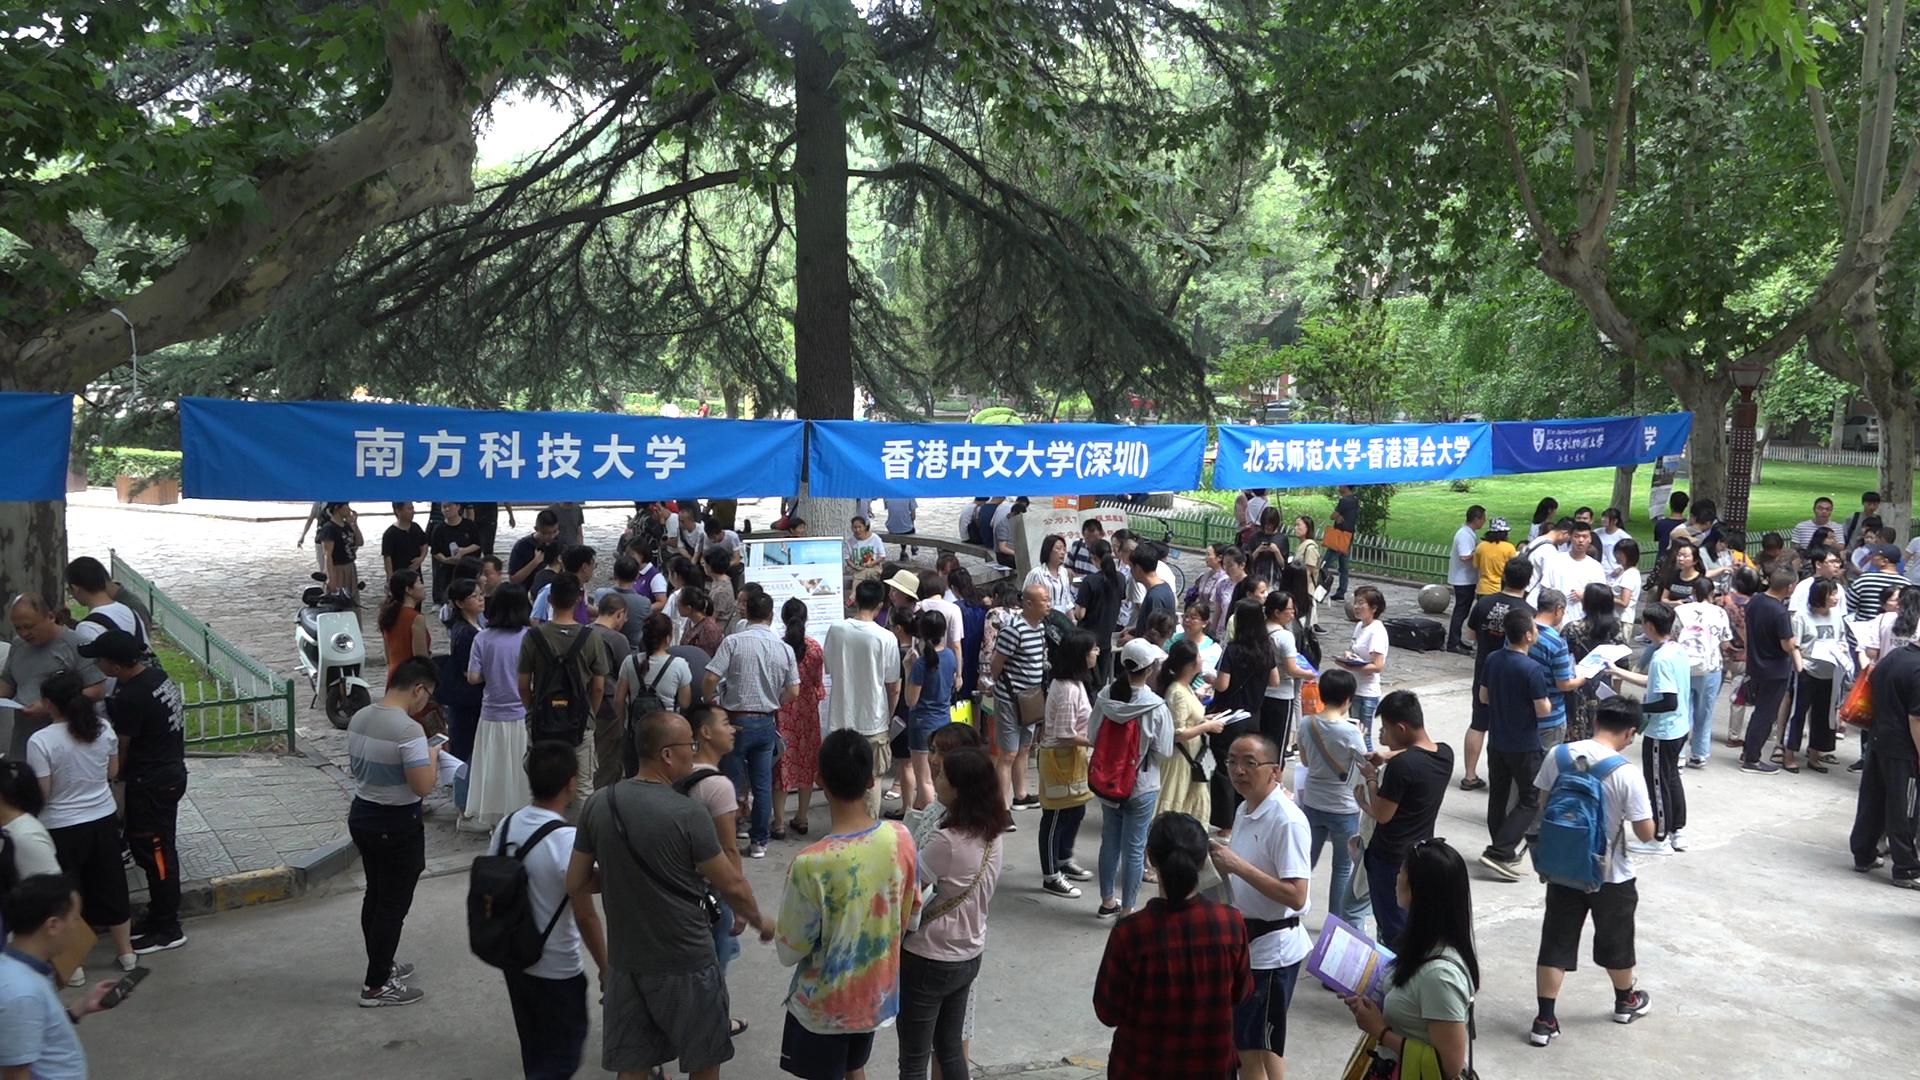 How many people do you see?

122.